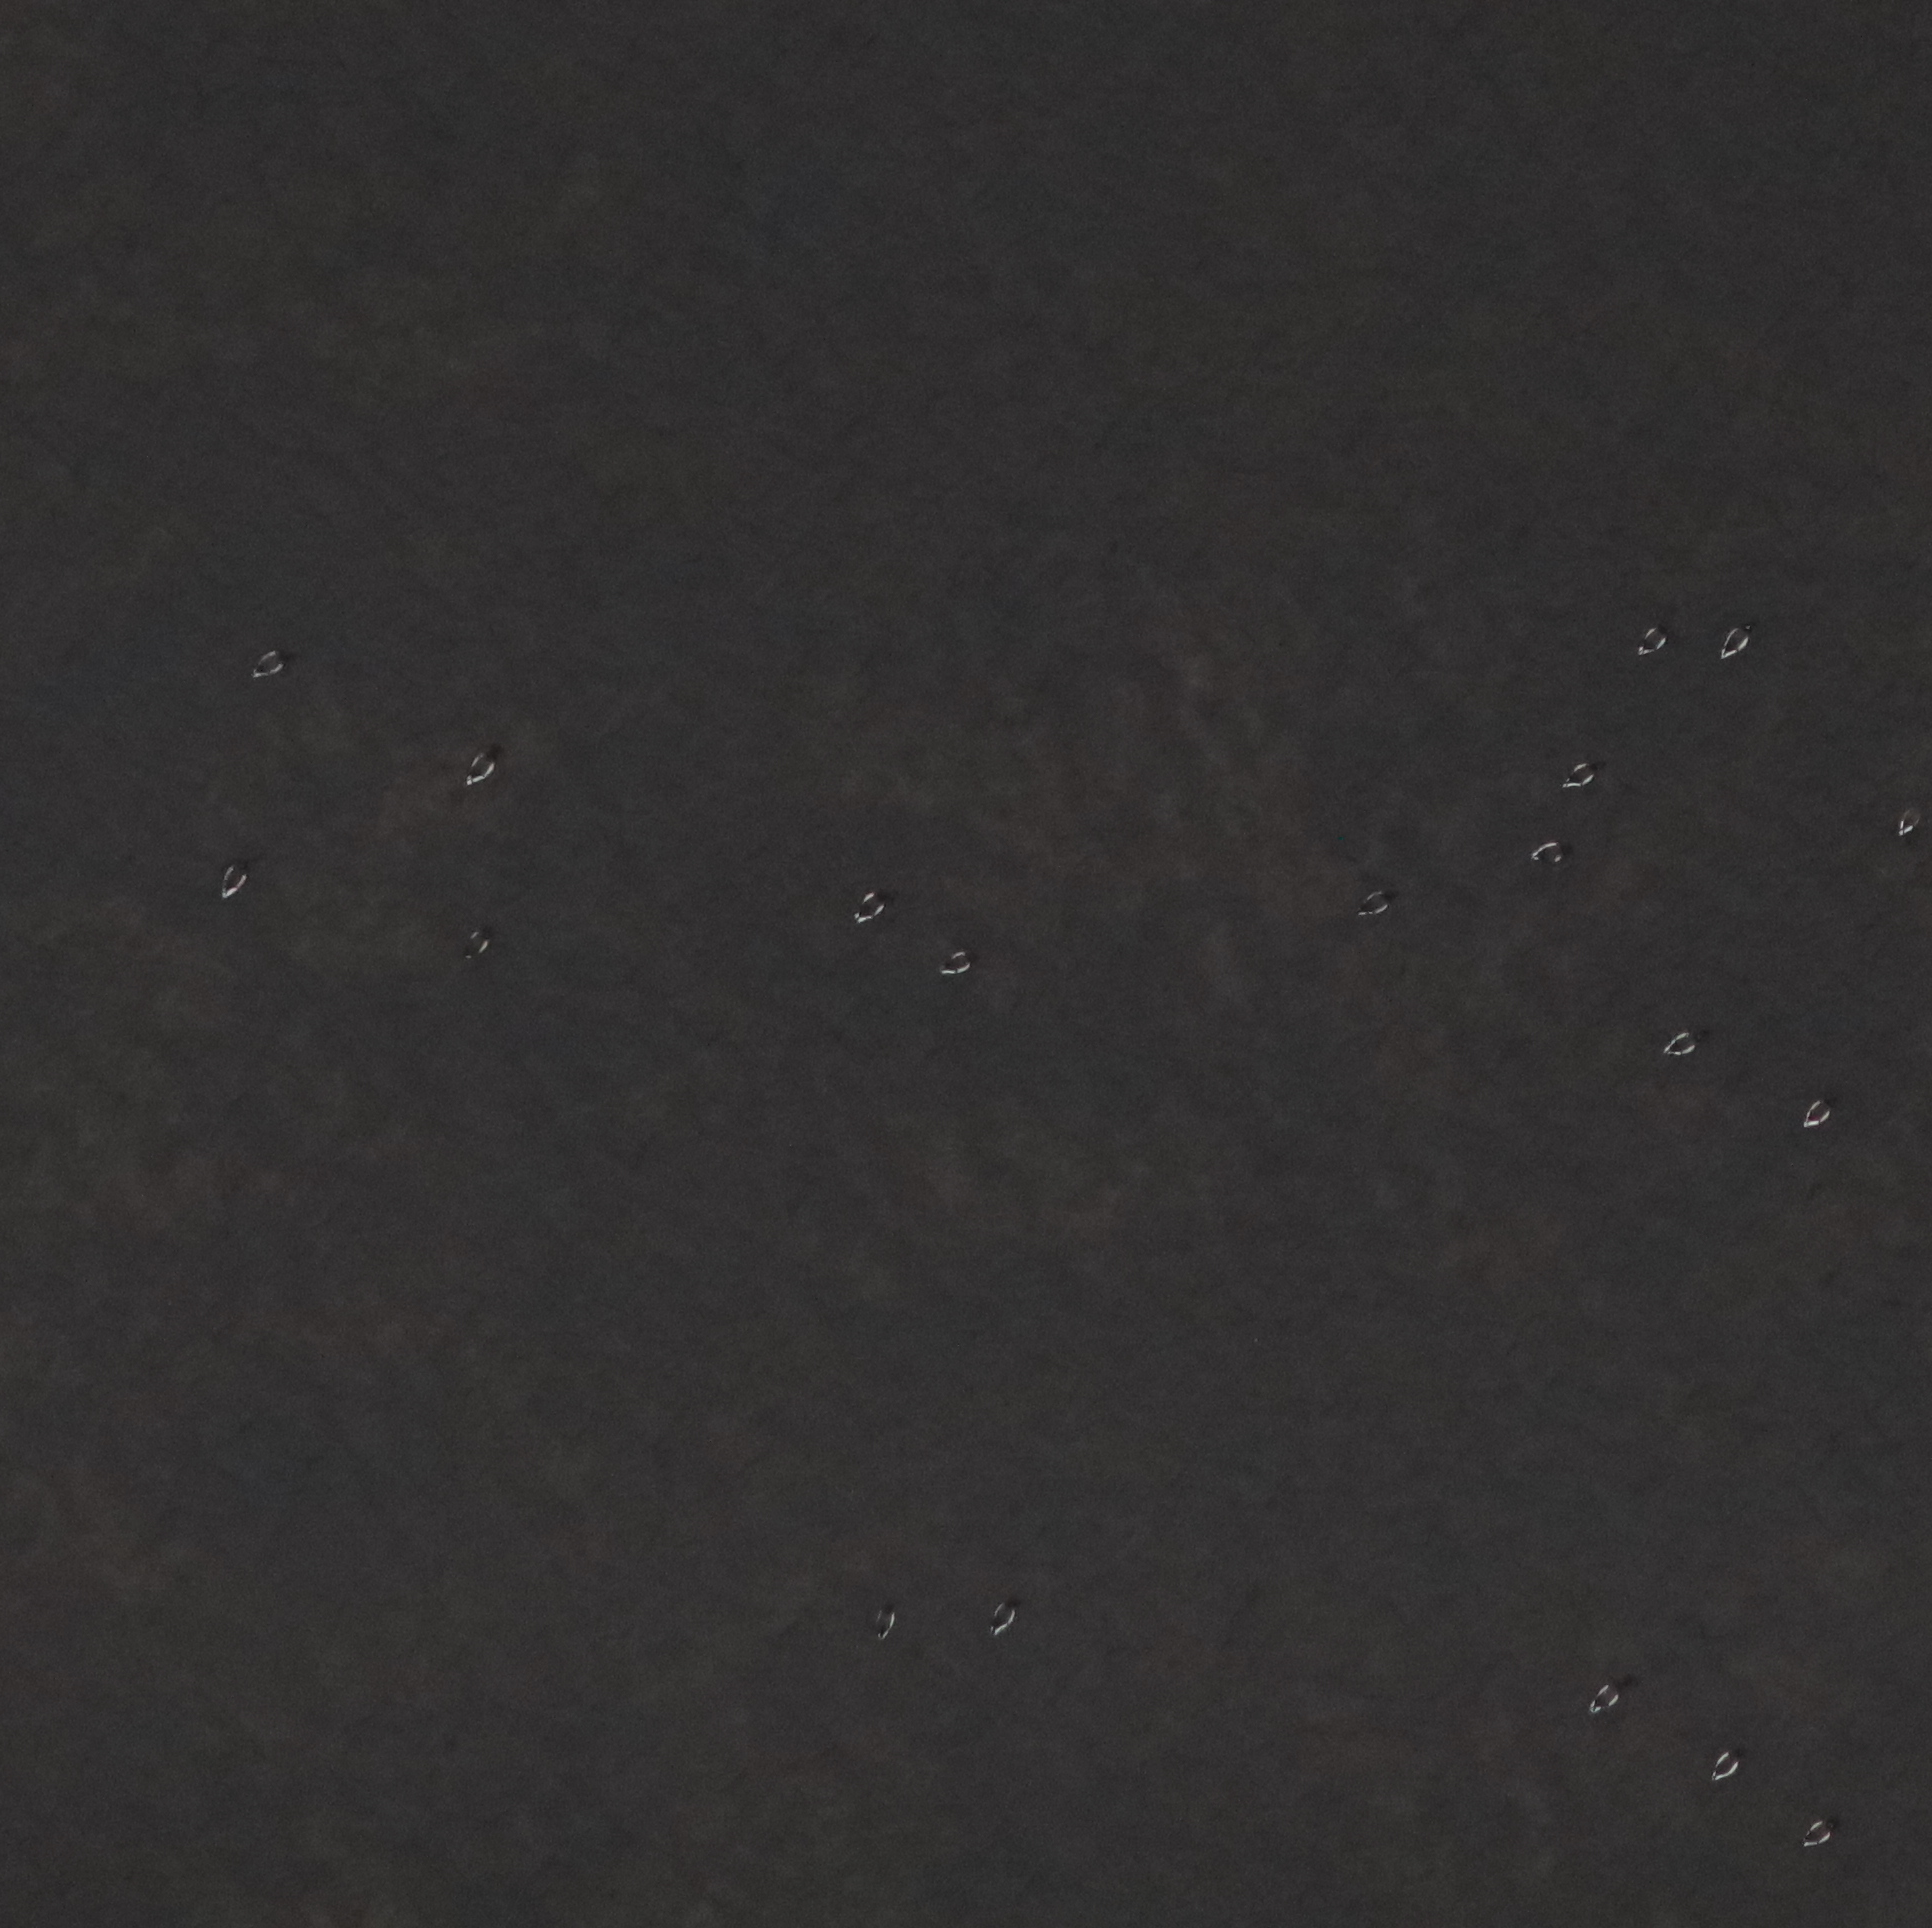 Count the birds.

19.